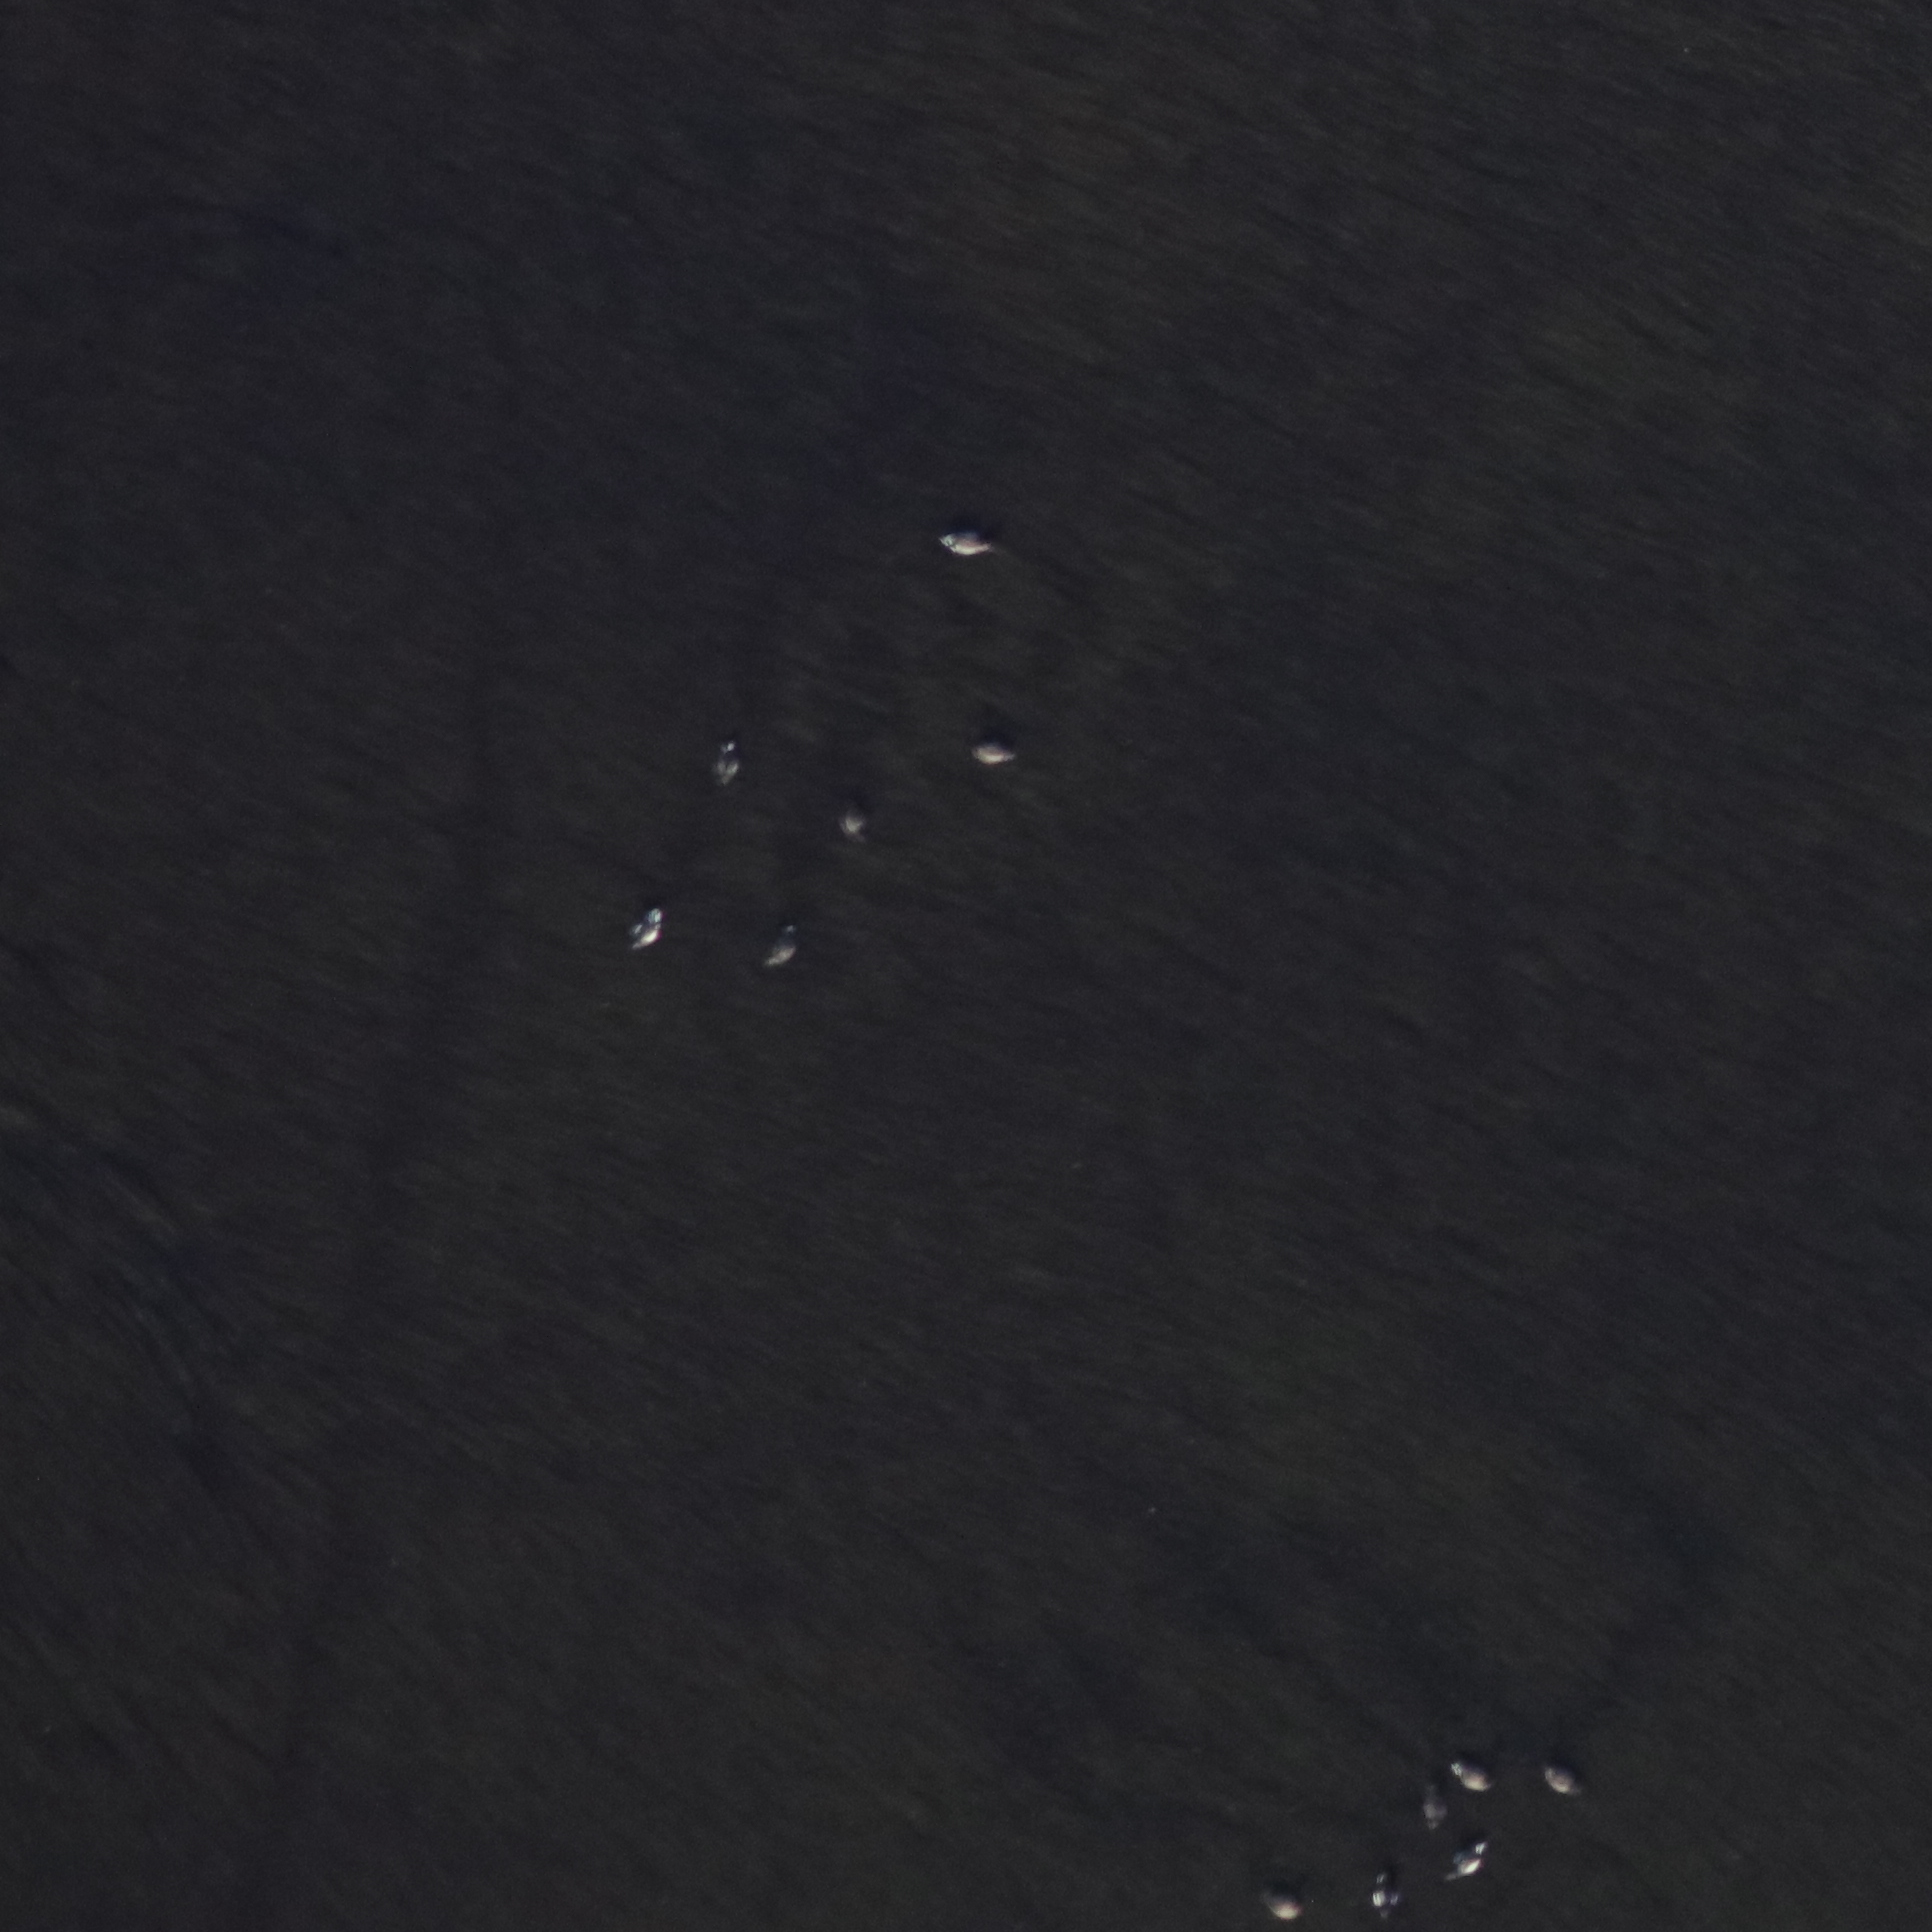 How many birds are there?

12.